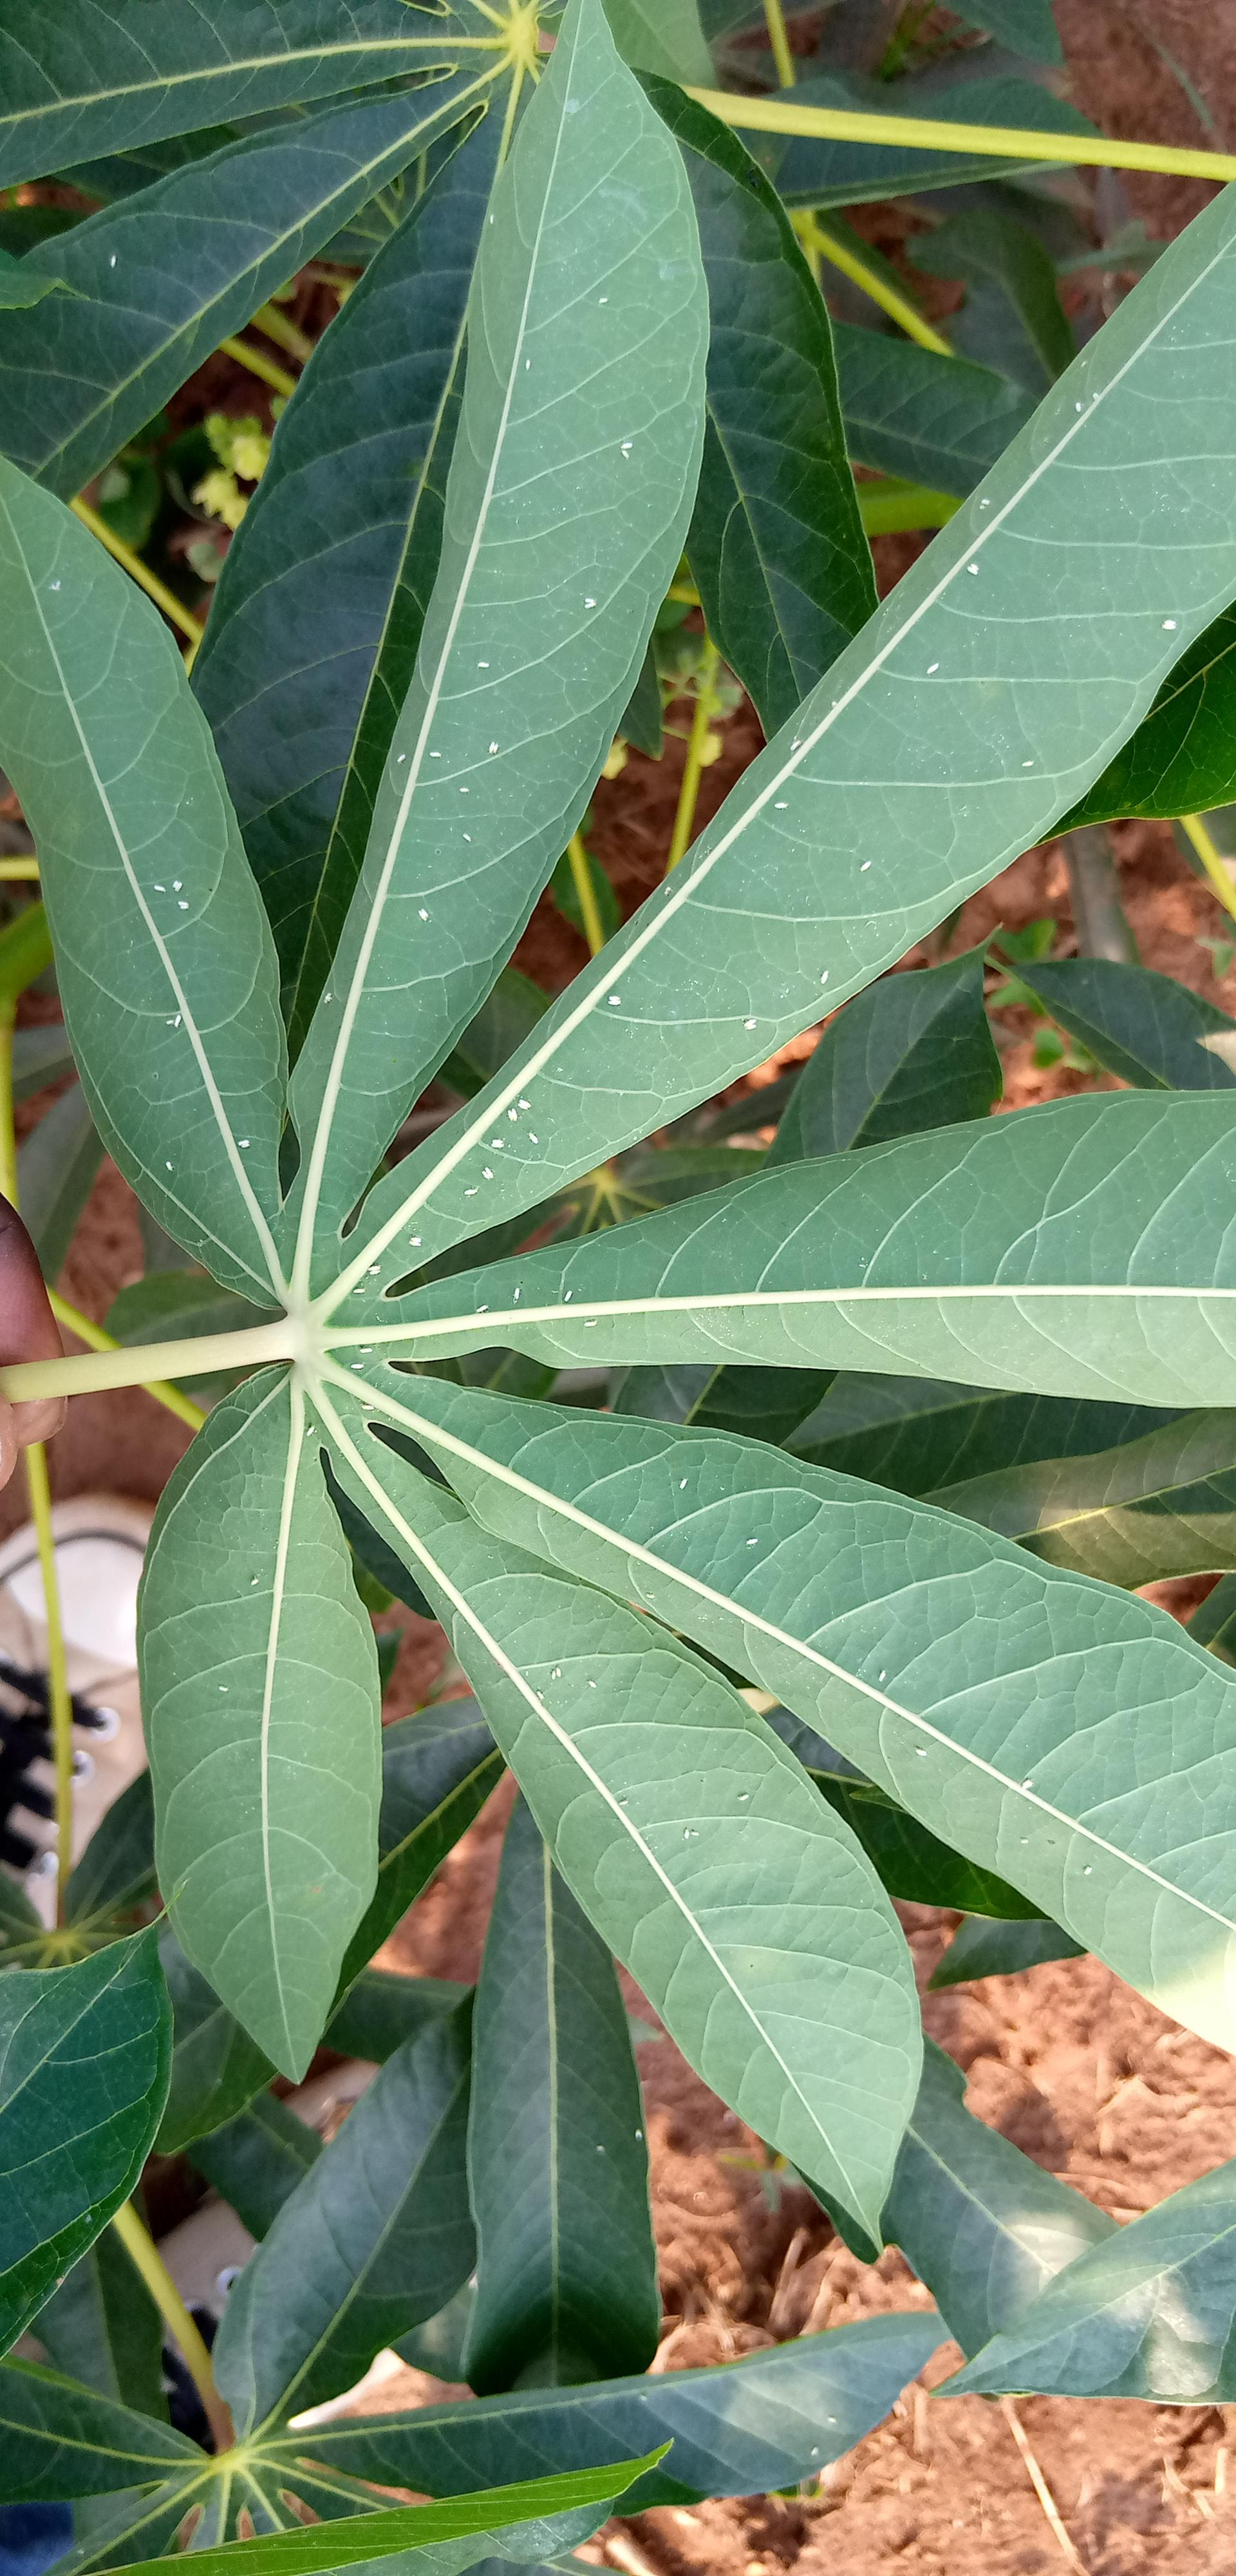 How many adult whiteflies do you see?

71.